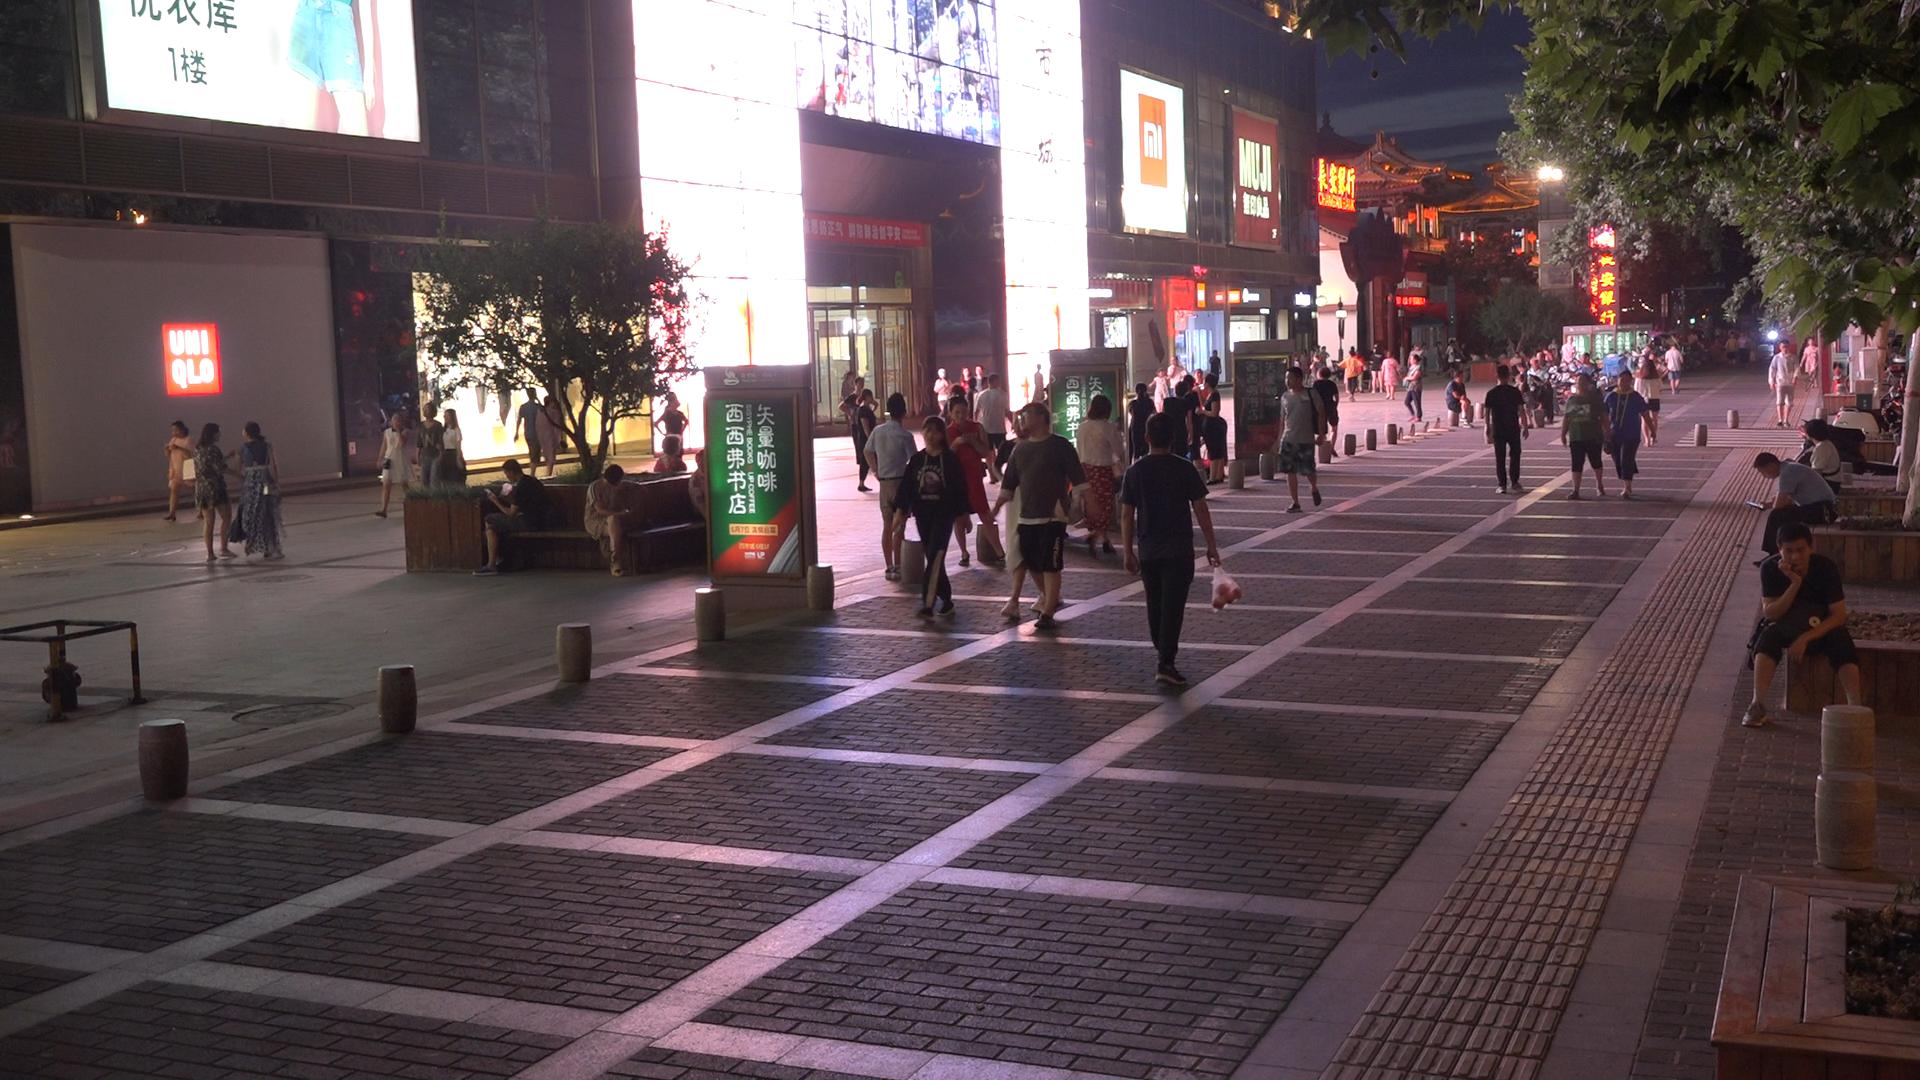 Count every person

82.